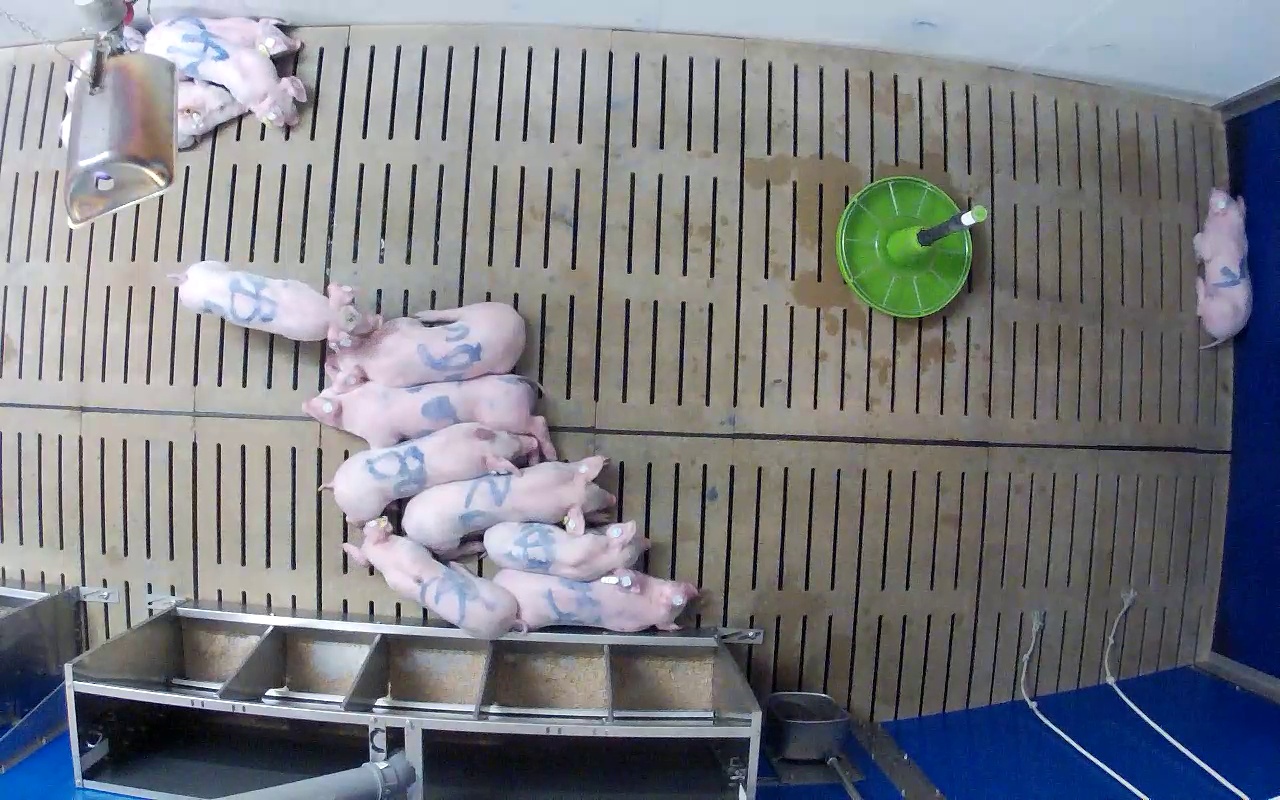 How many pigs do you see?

13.